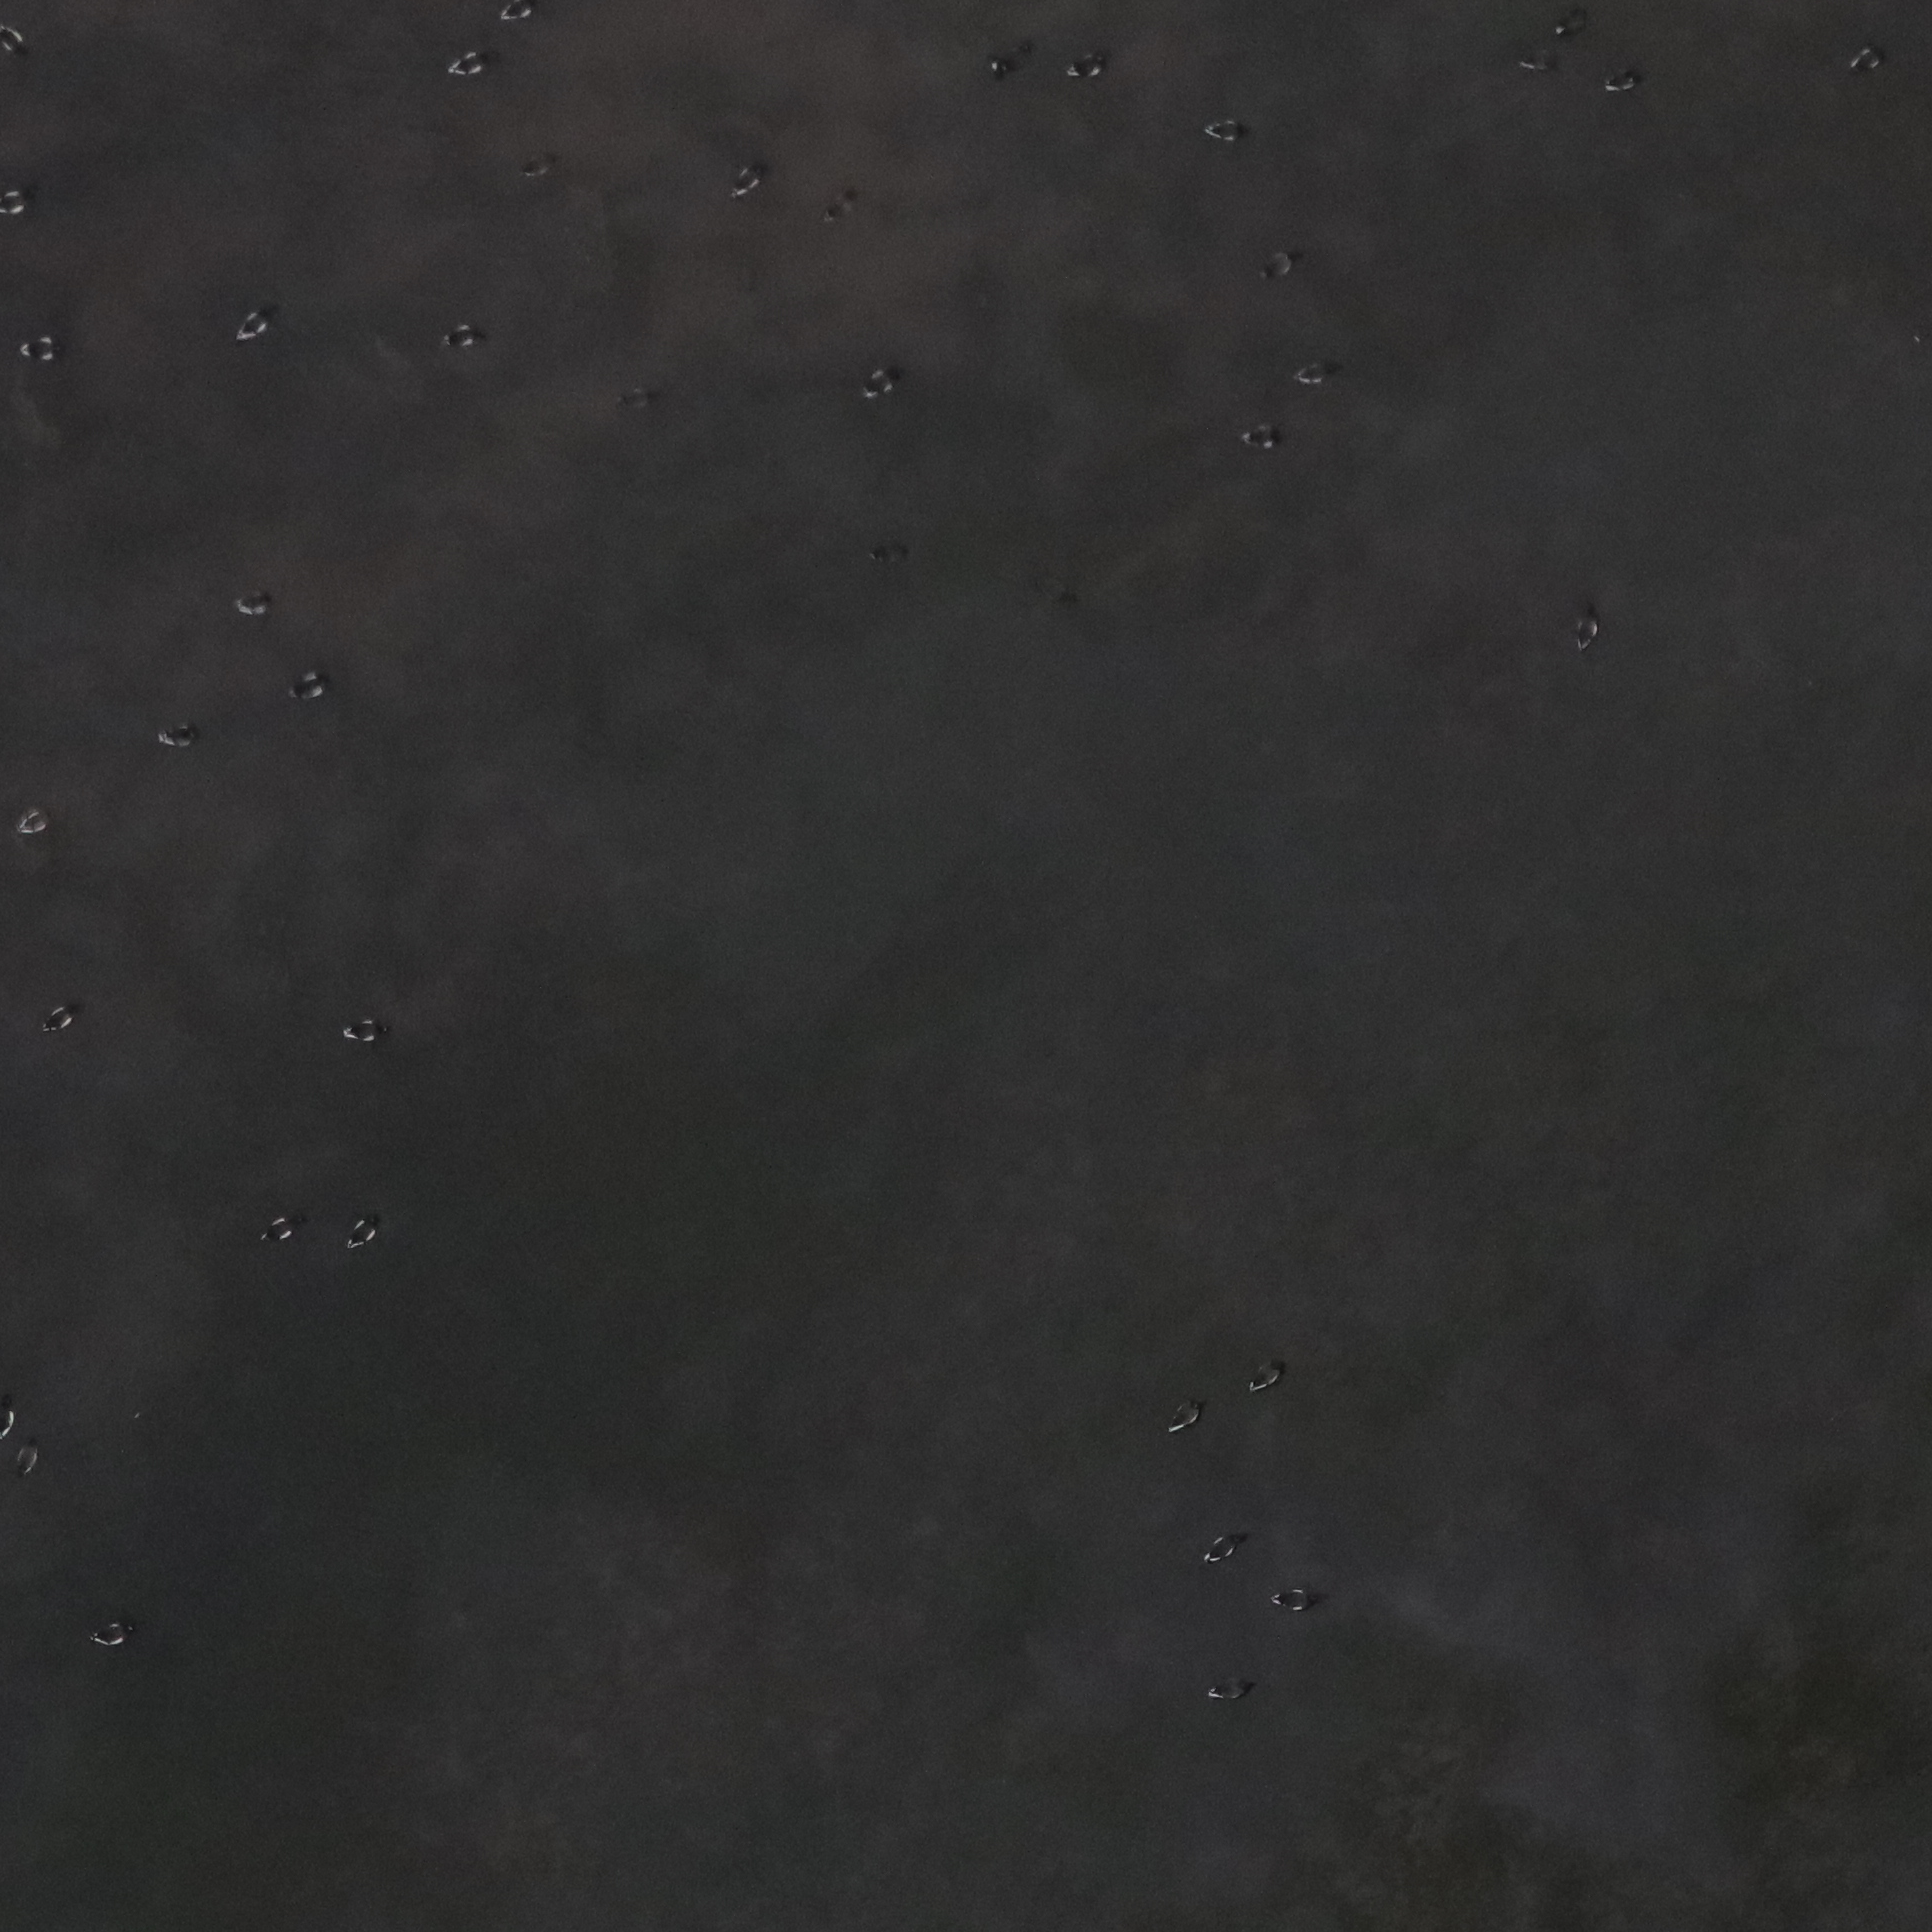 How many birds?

41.